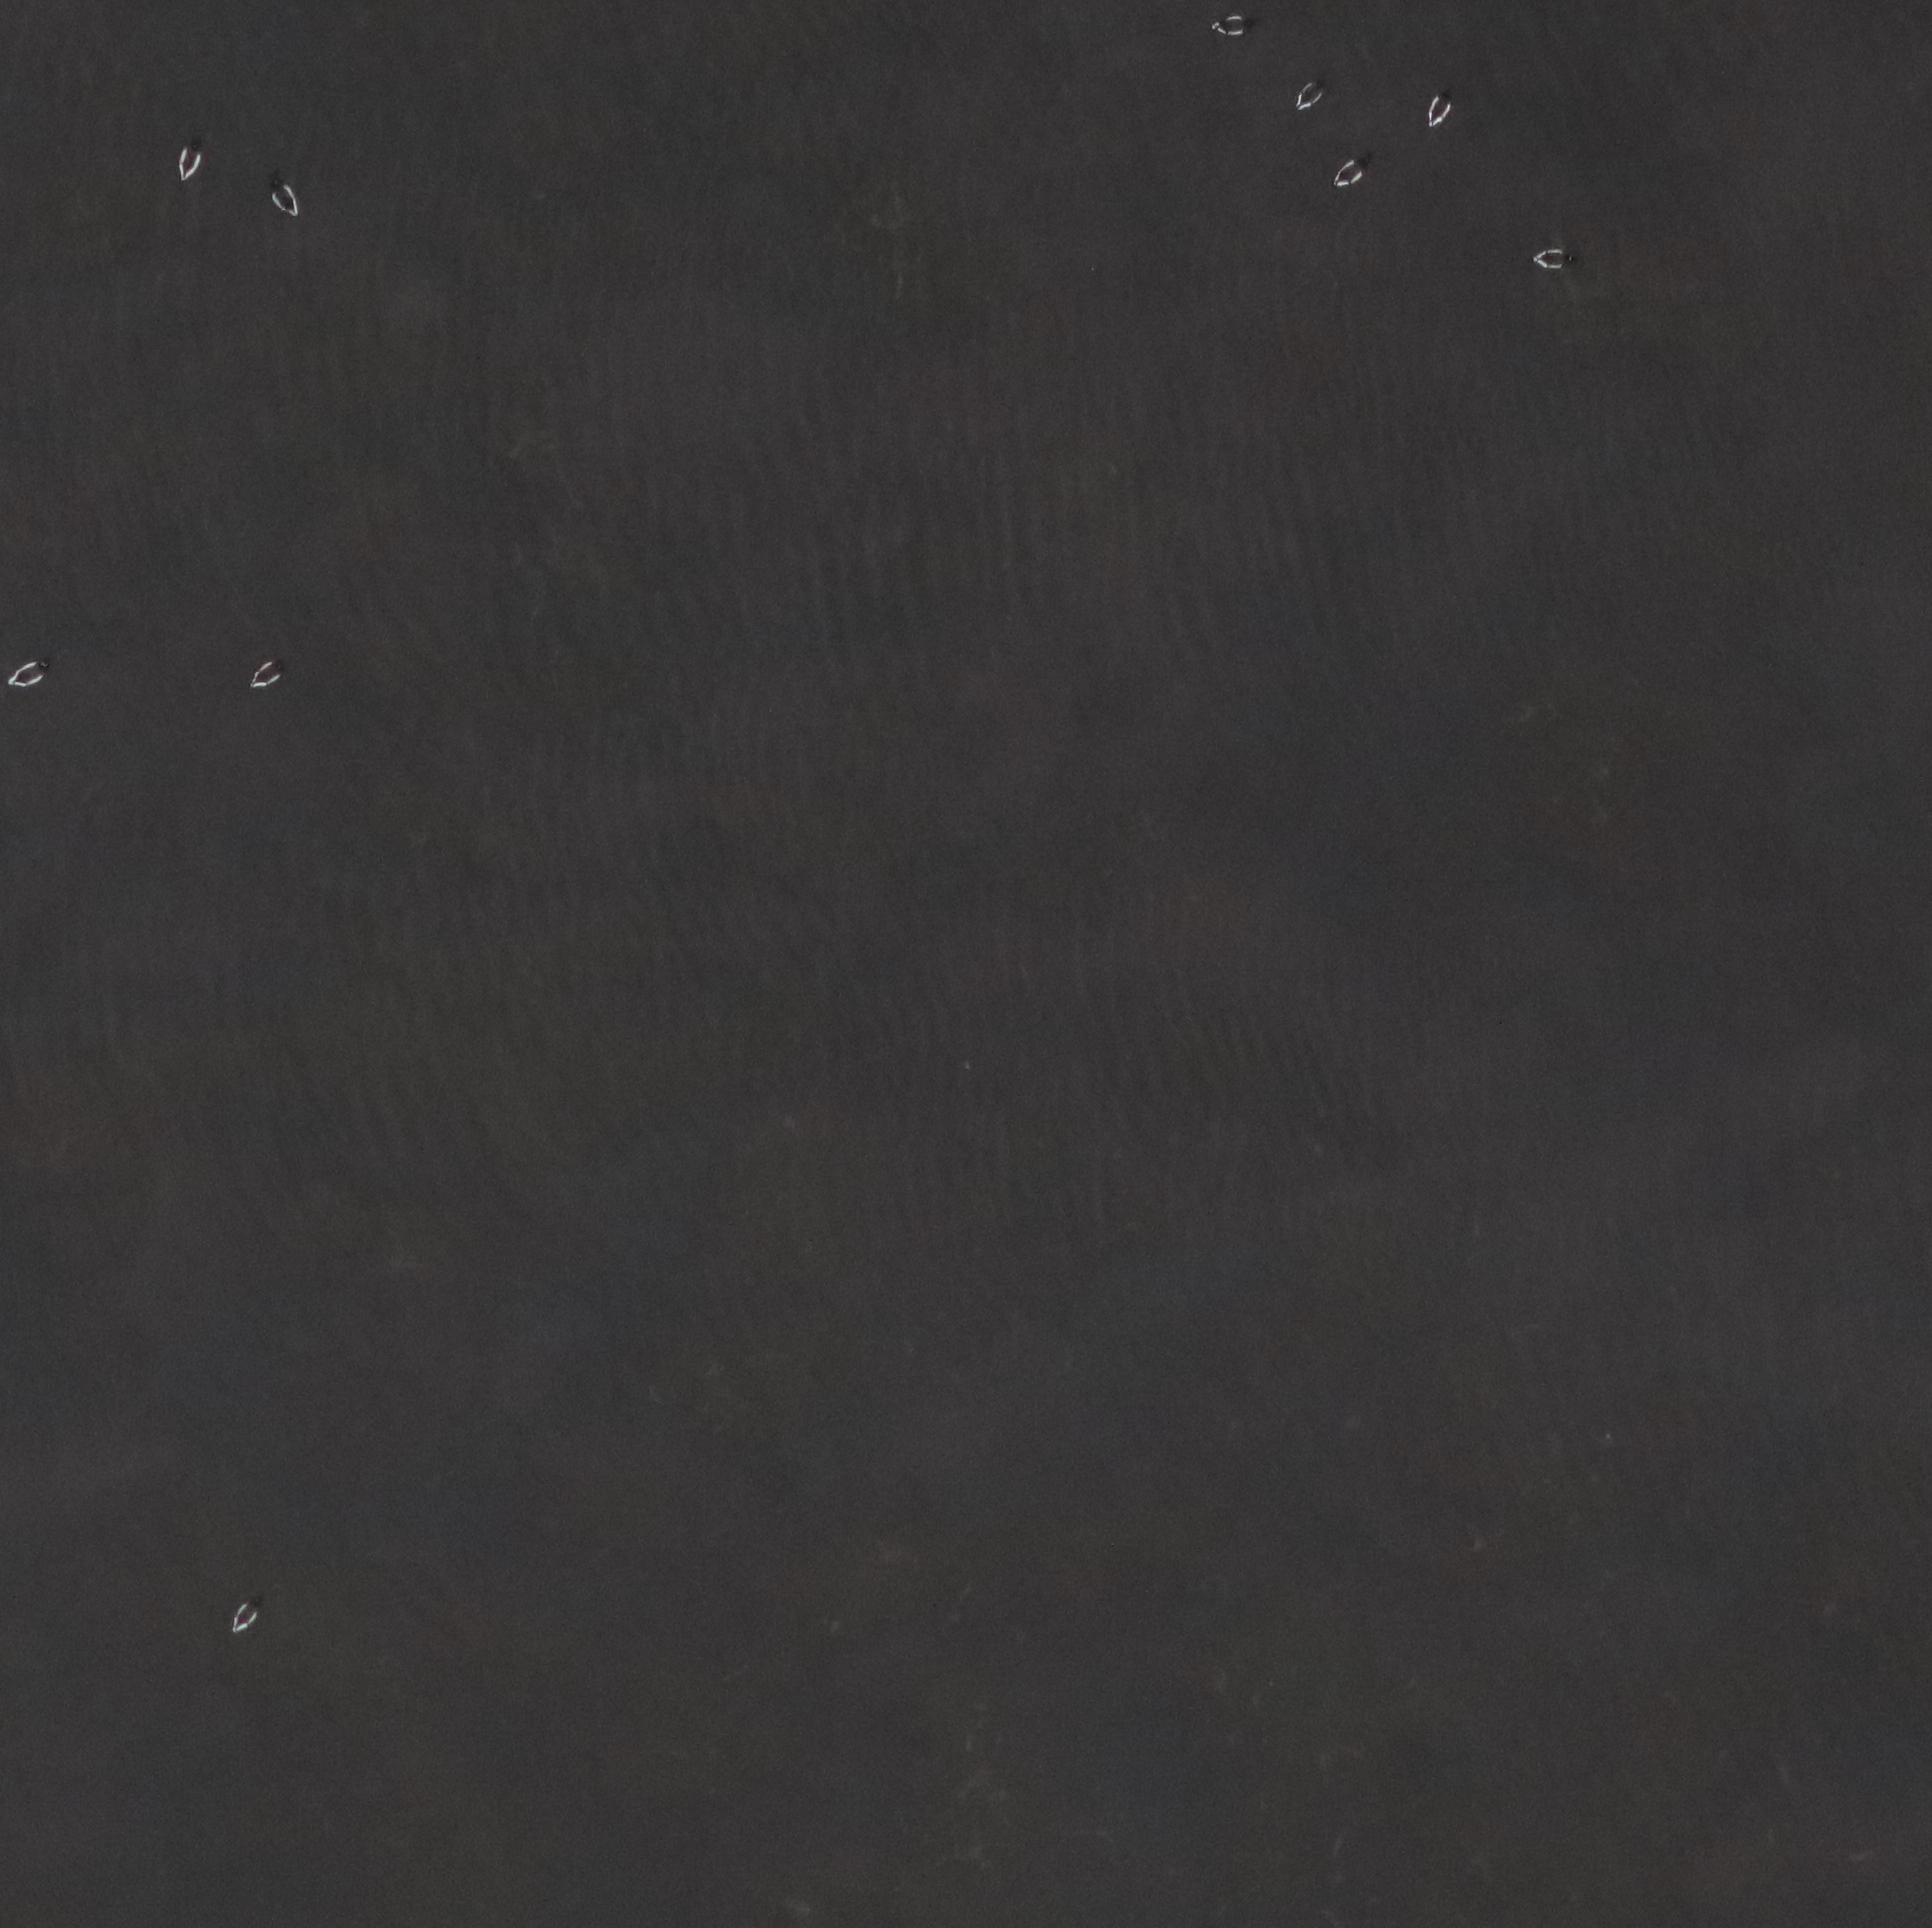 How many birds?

10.